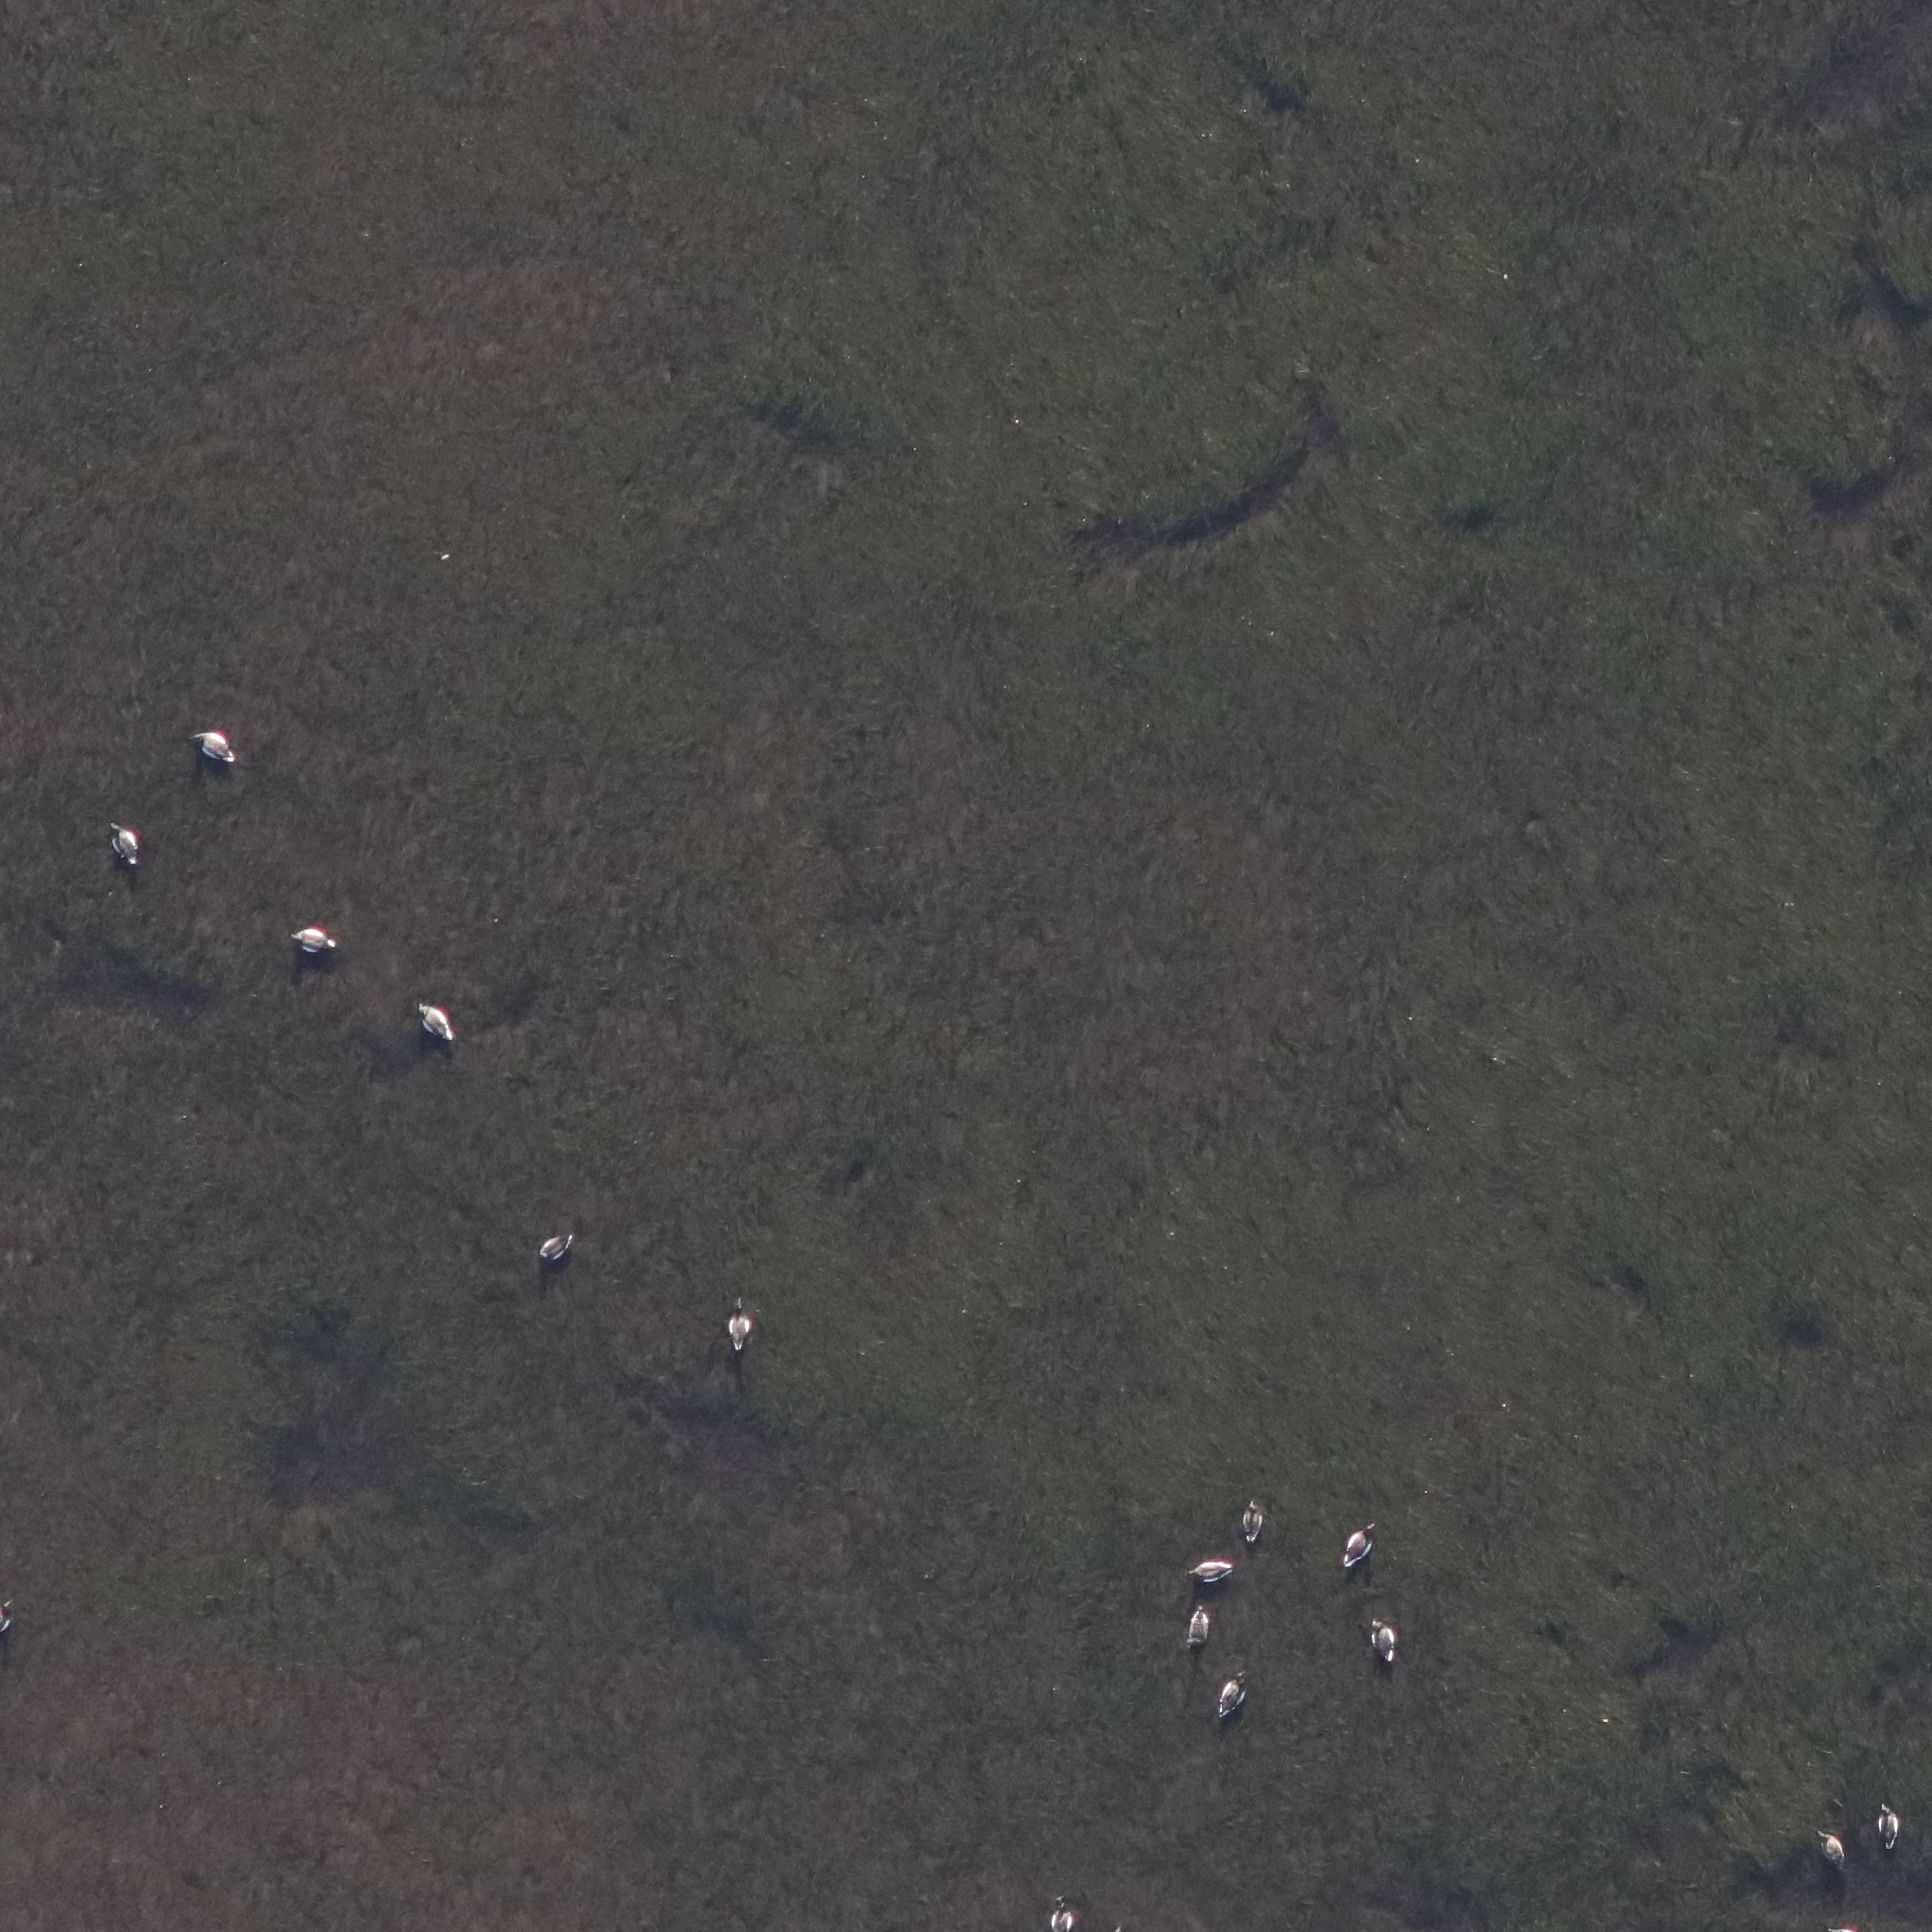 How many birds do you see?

15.